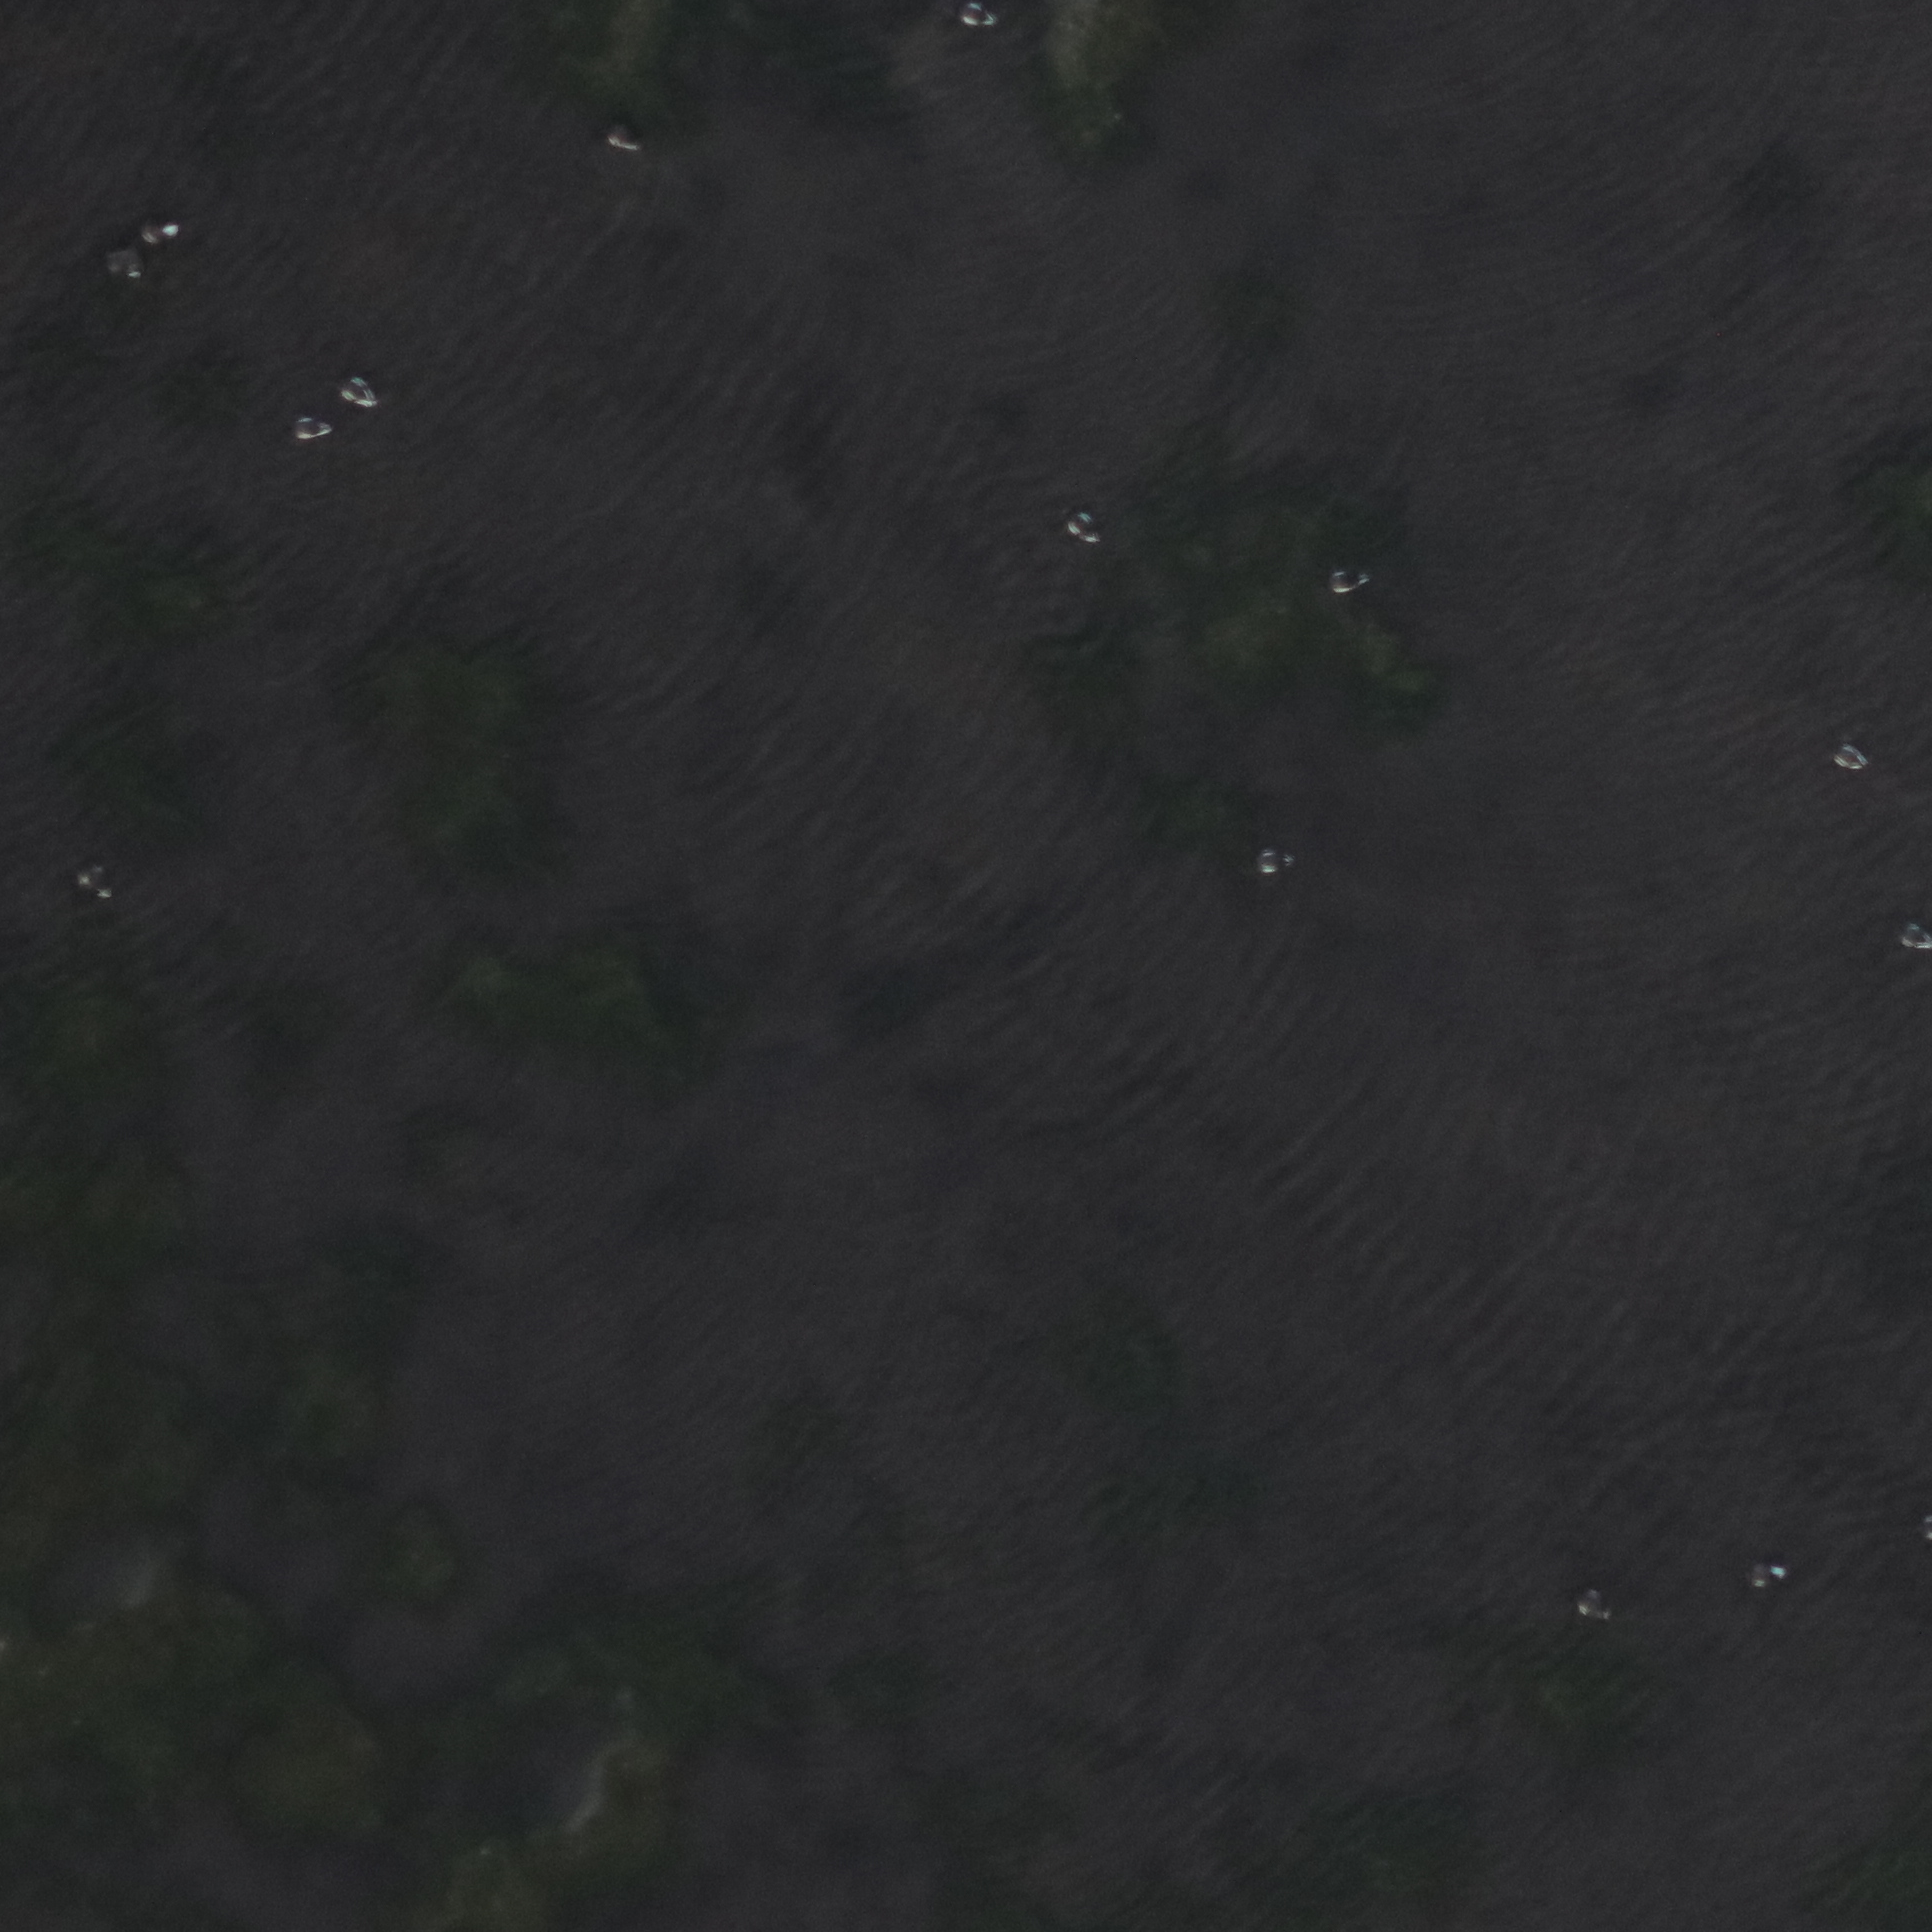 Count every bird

14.